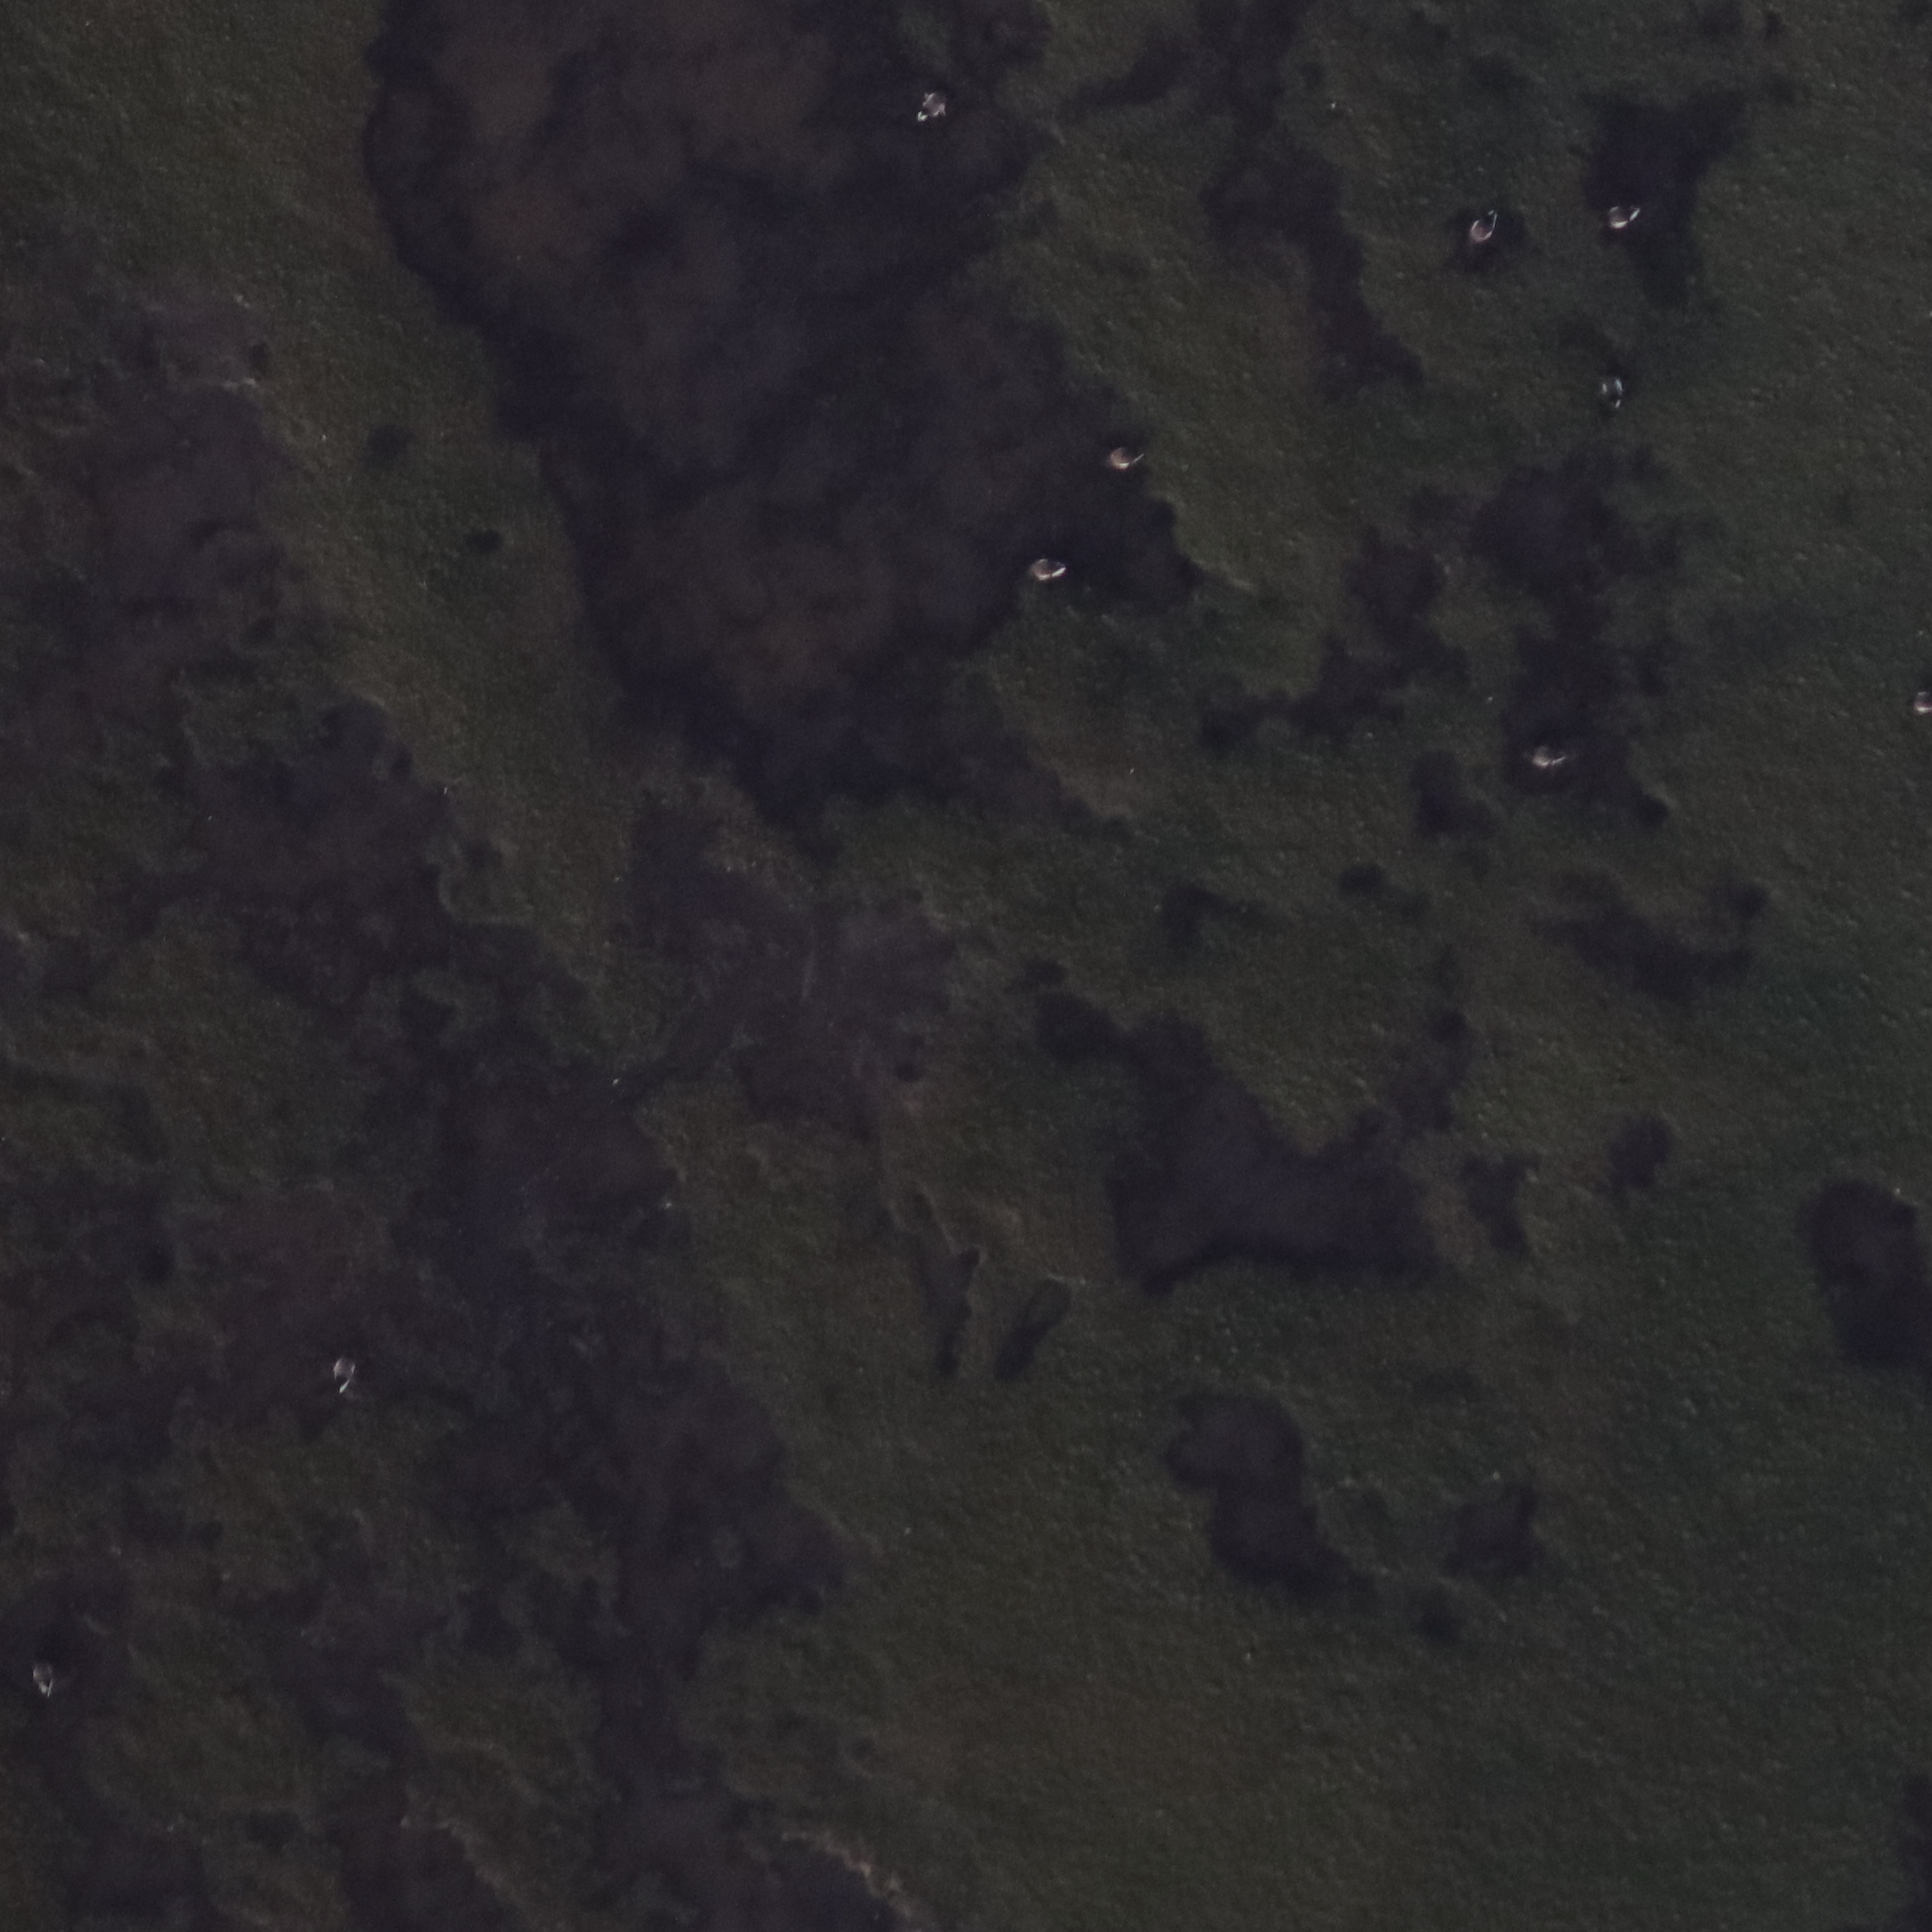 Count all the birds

10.